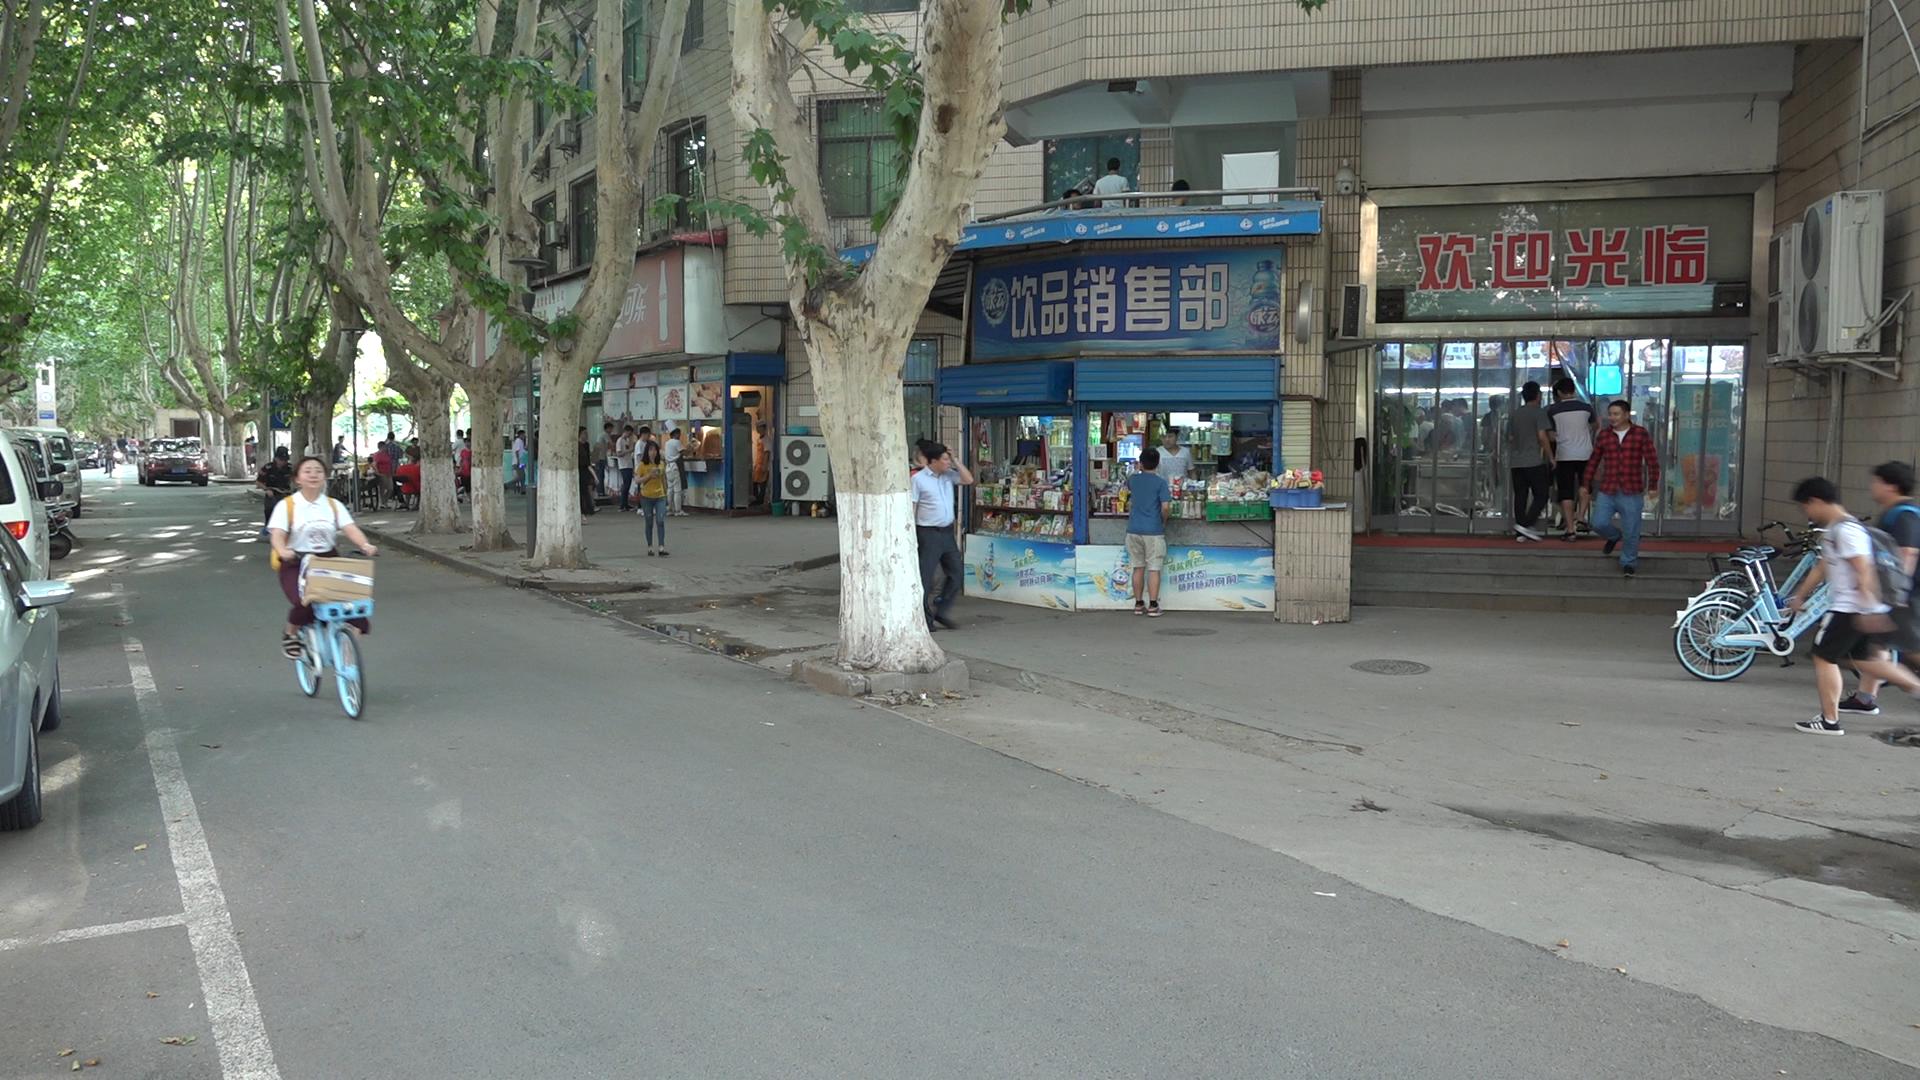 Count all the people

39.